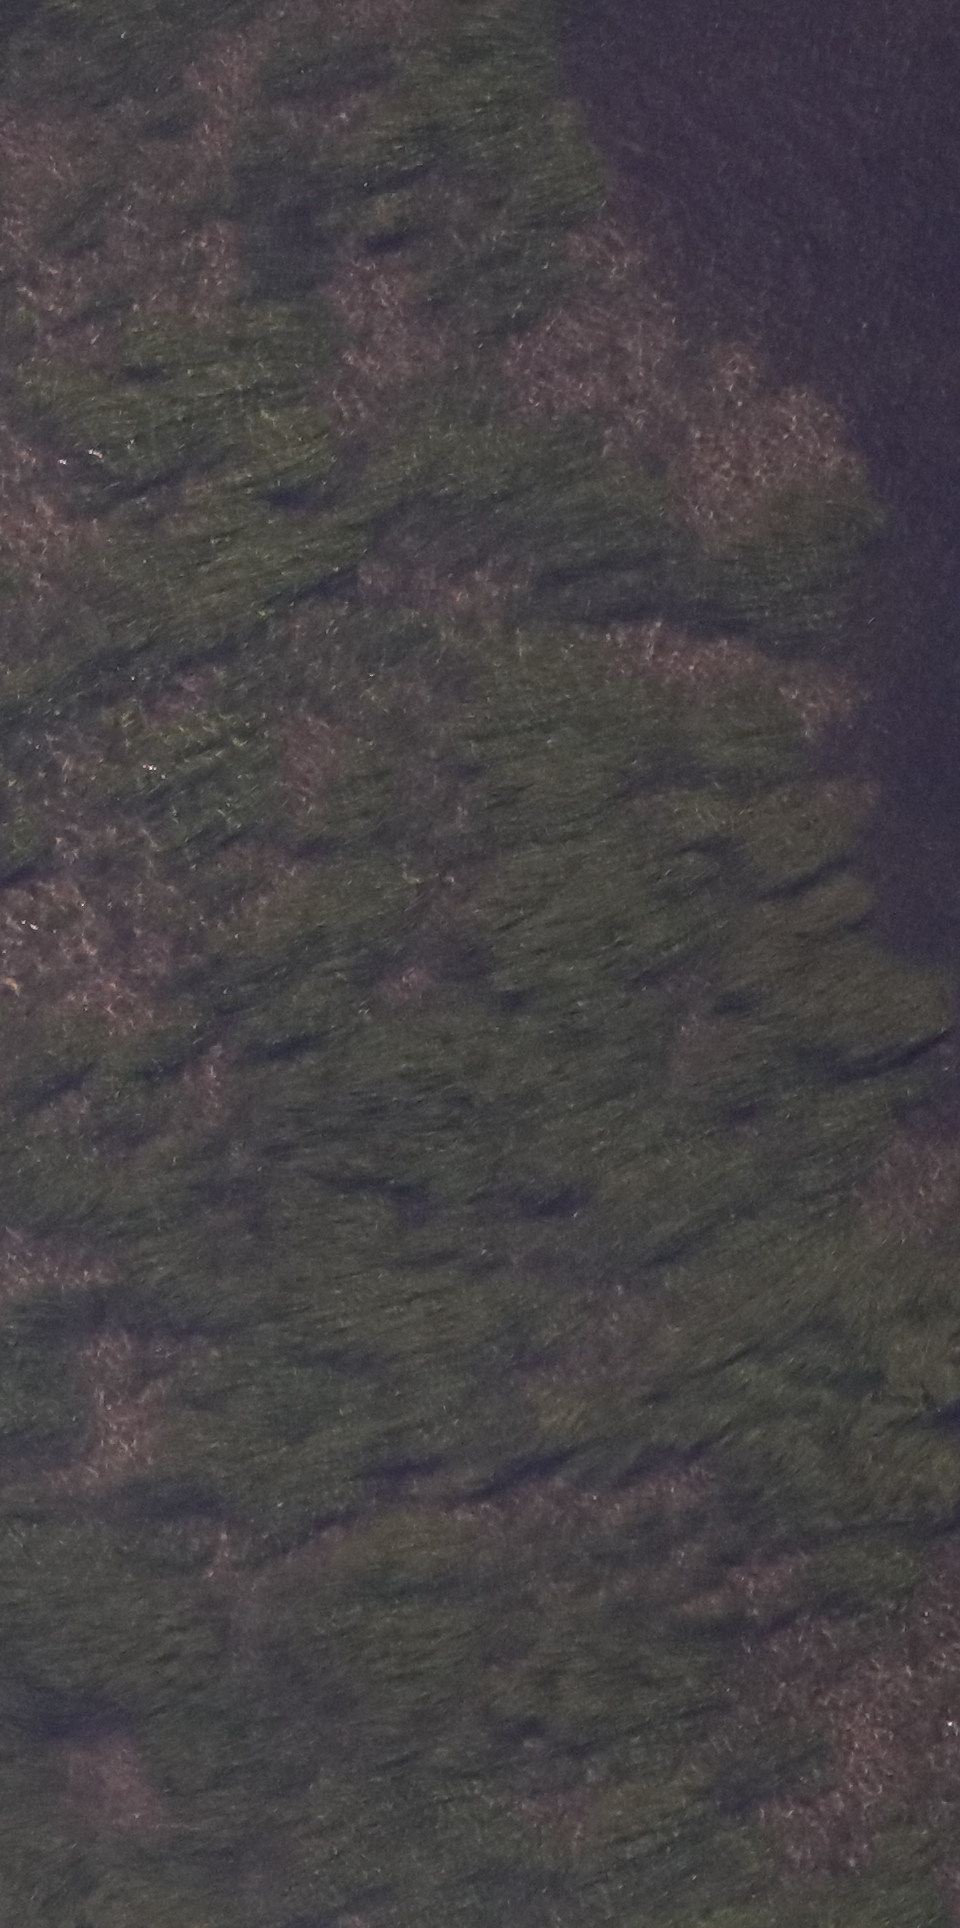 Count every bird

0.